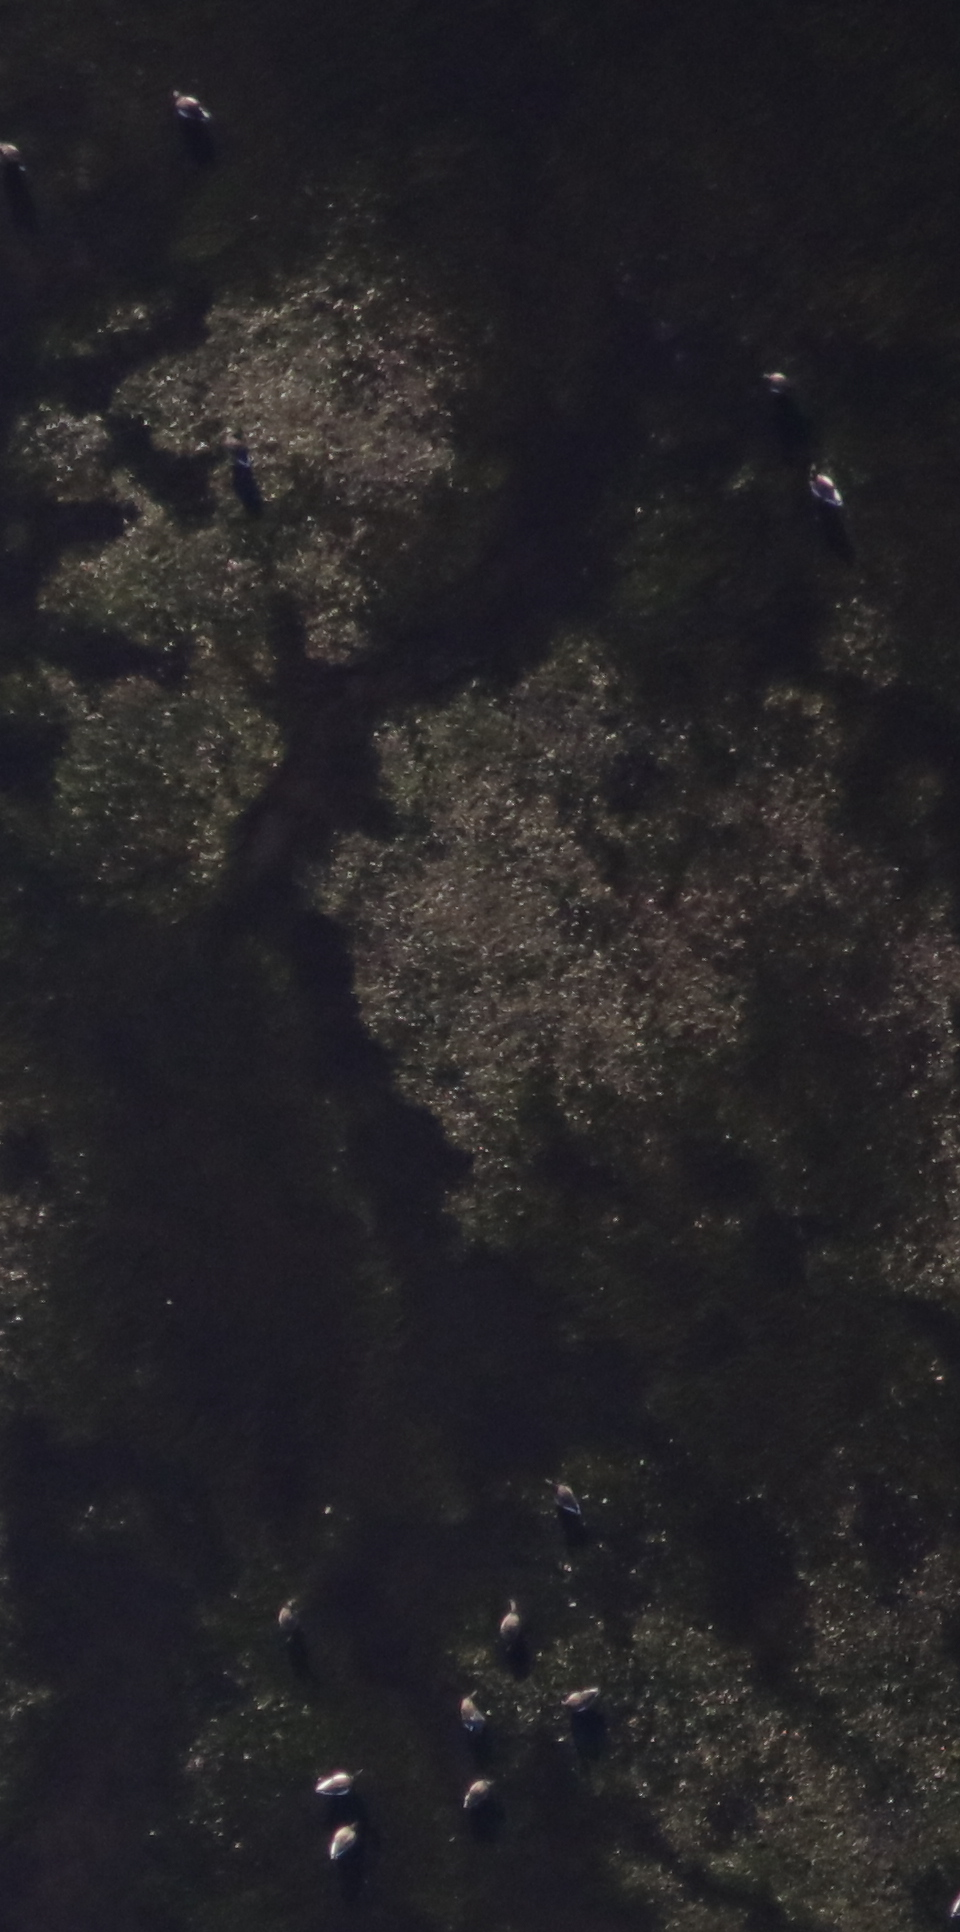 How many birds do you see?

13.